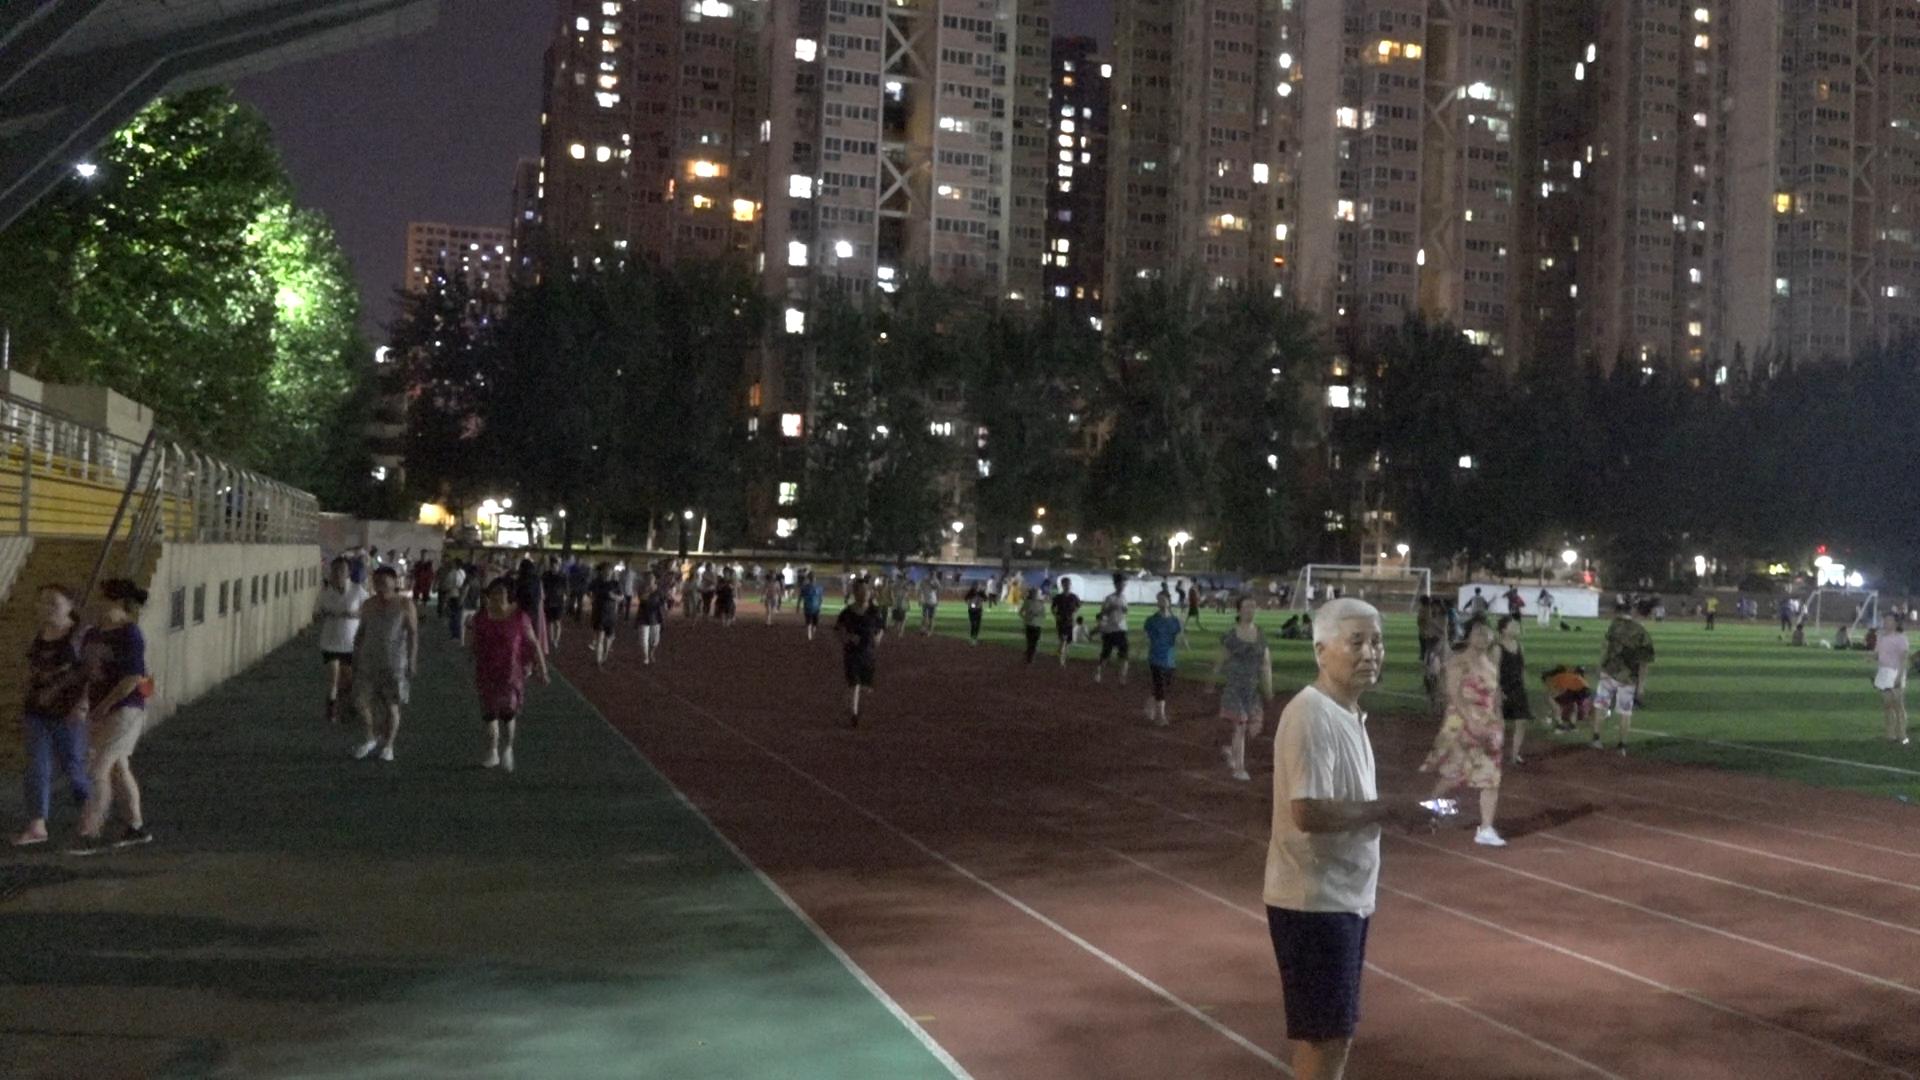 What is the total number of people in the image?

111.